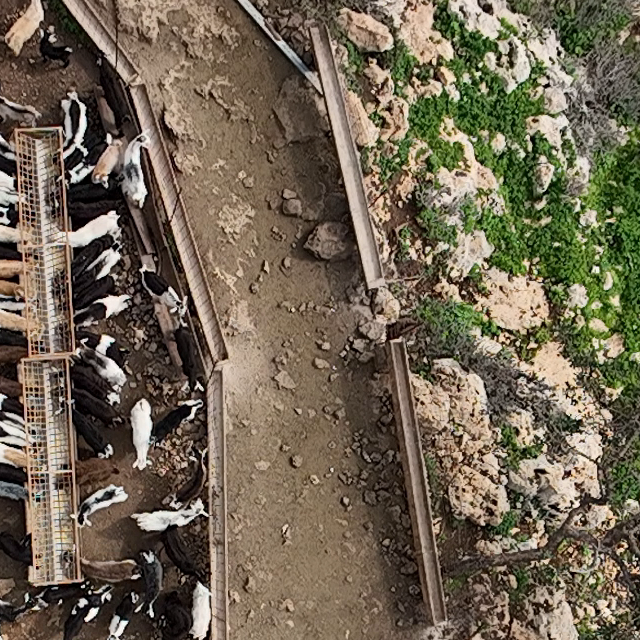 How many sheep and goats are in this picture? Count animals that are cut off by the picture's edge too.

59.